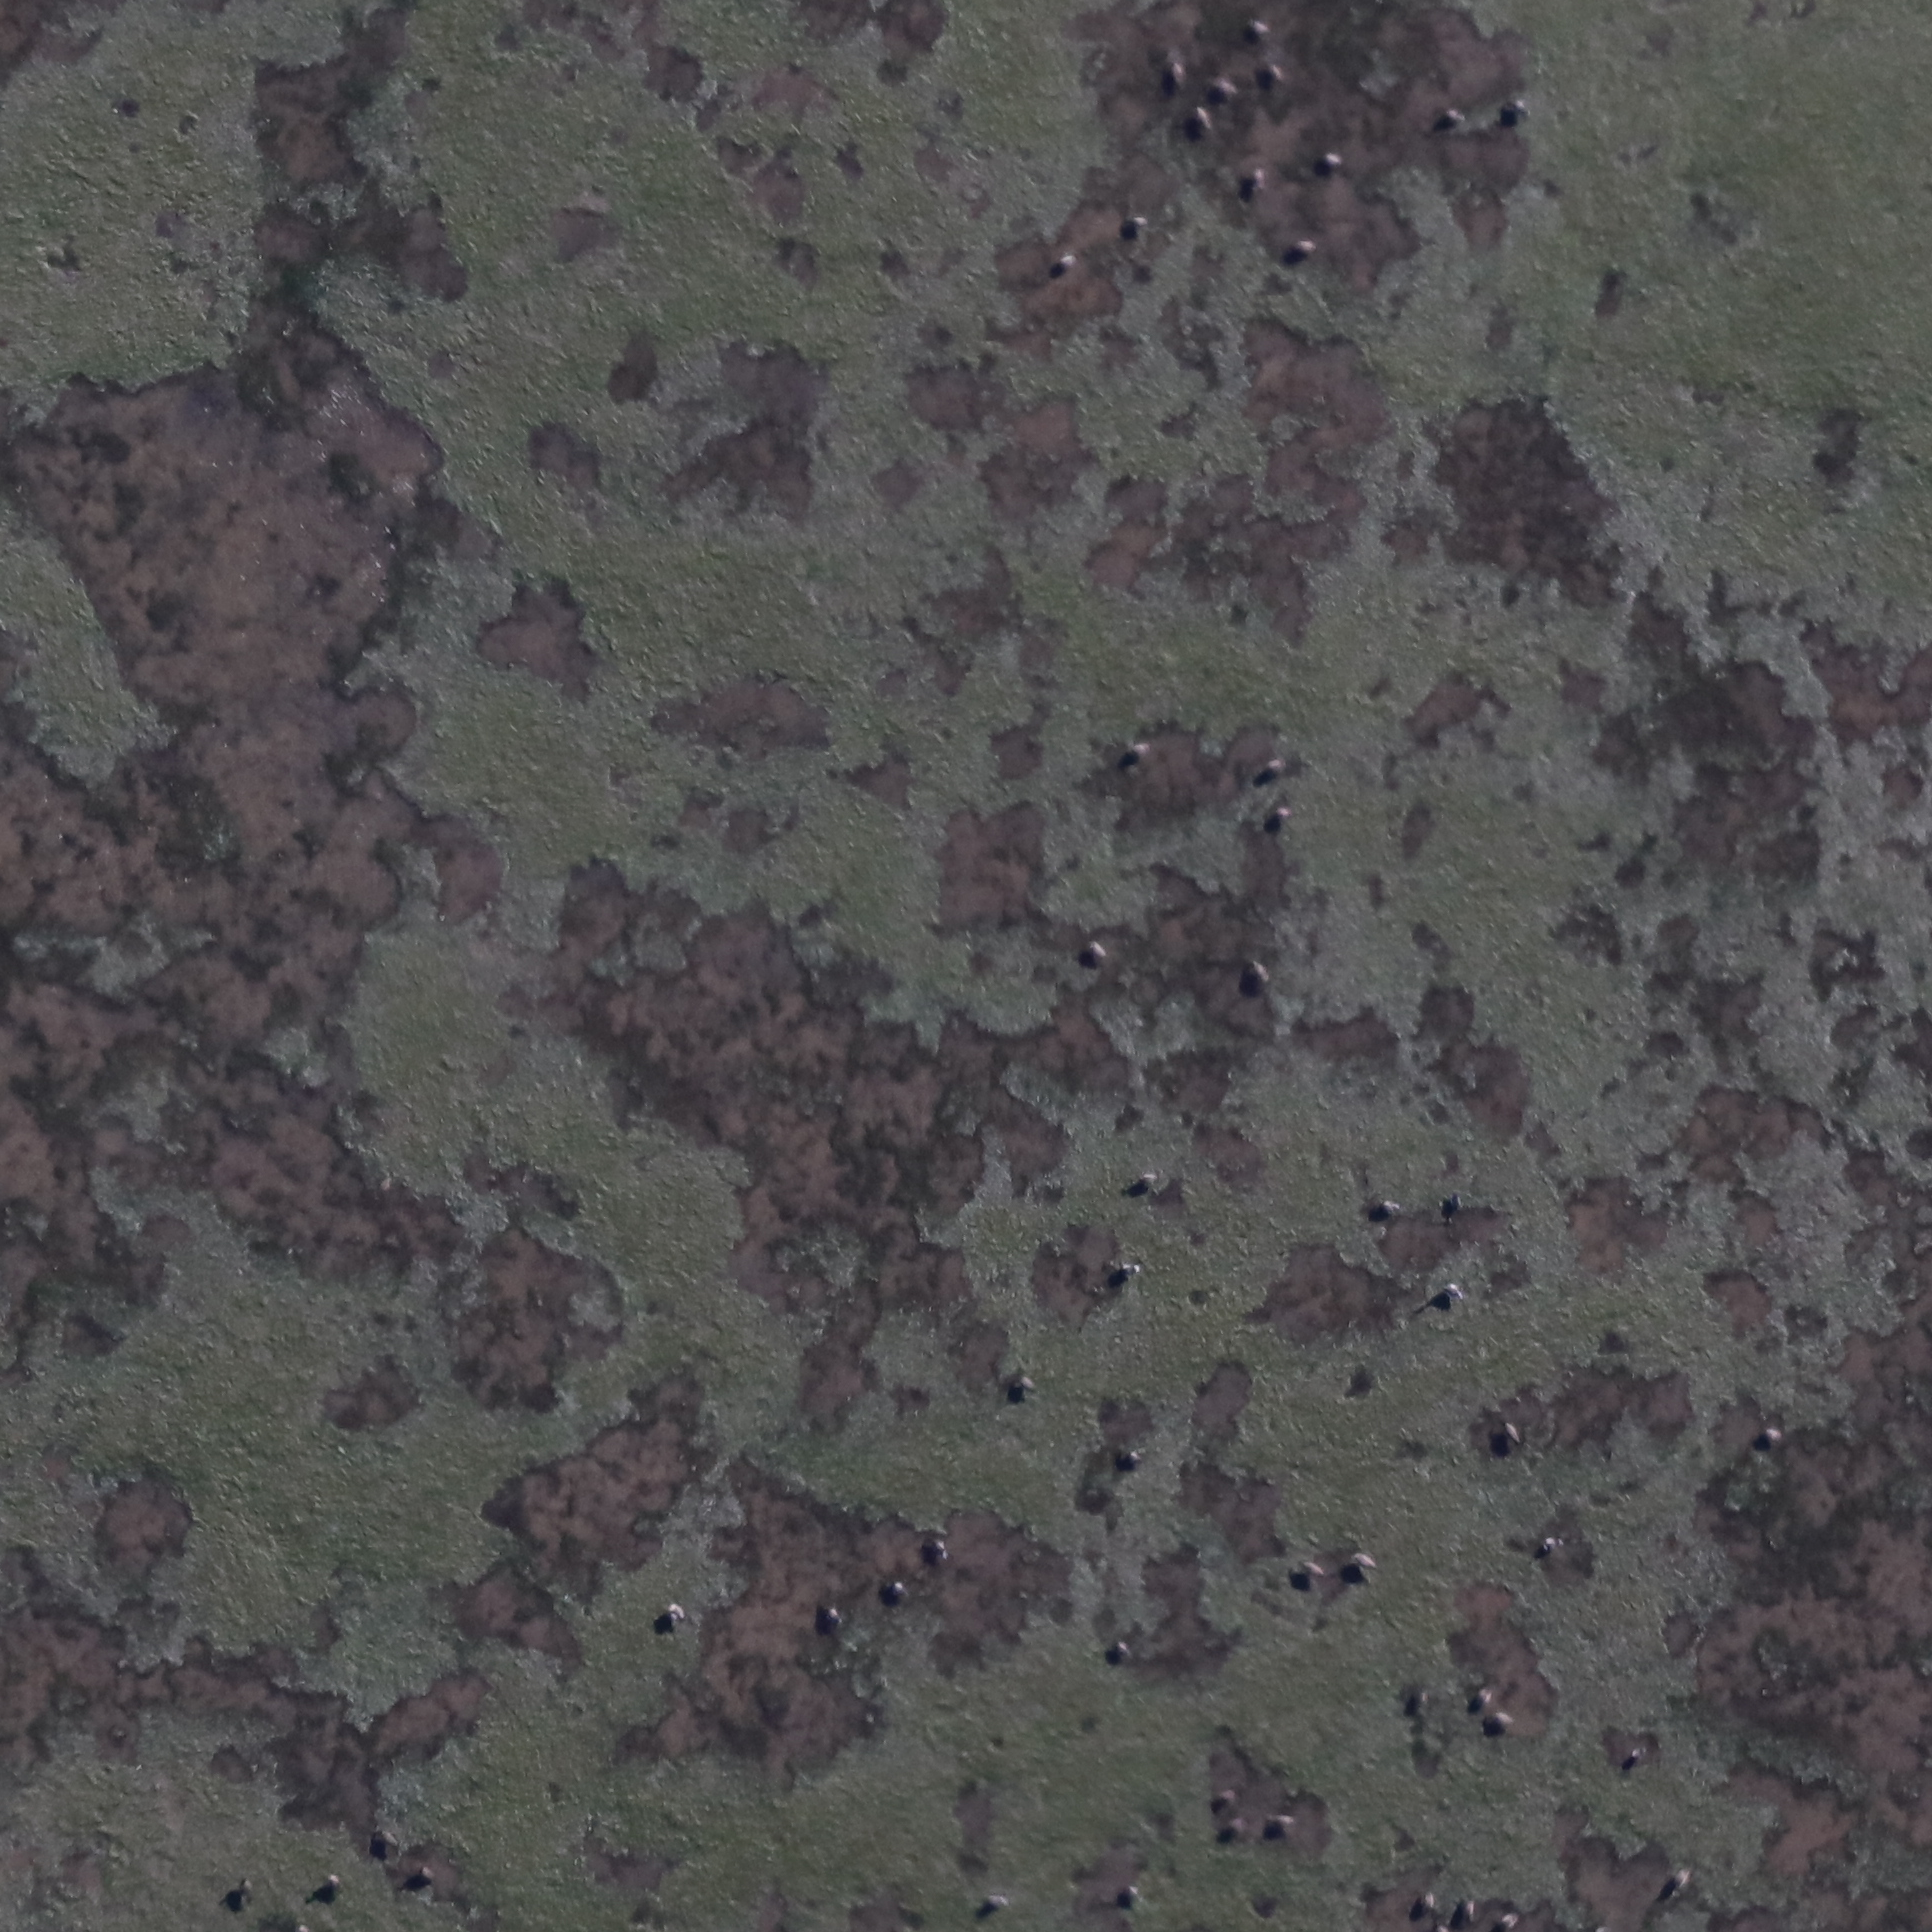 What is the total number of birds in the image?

51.